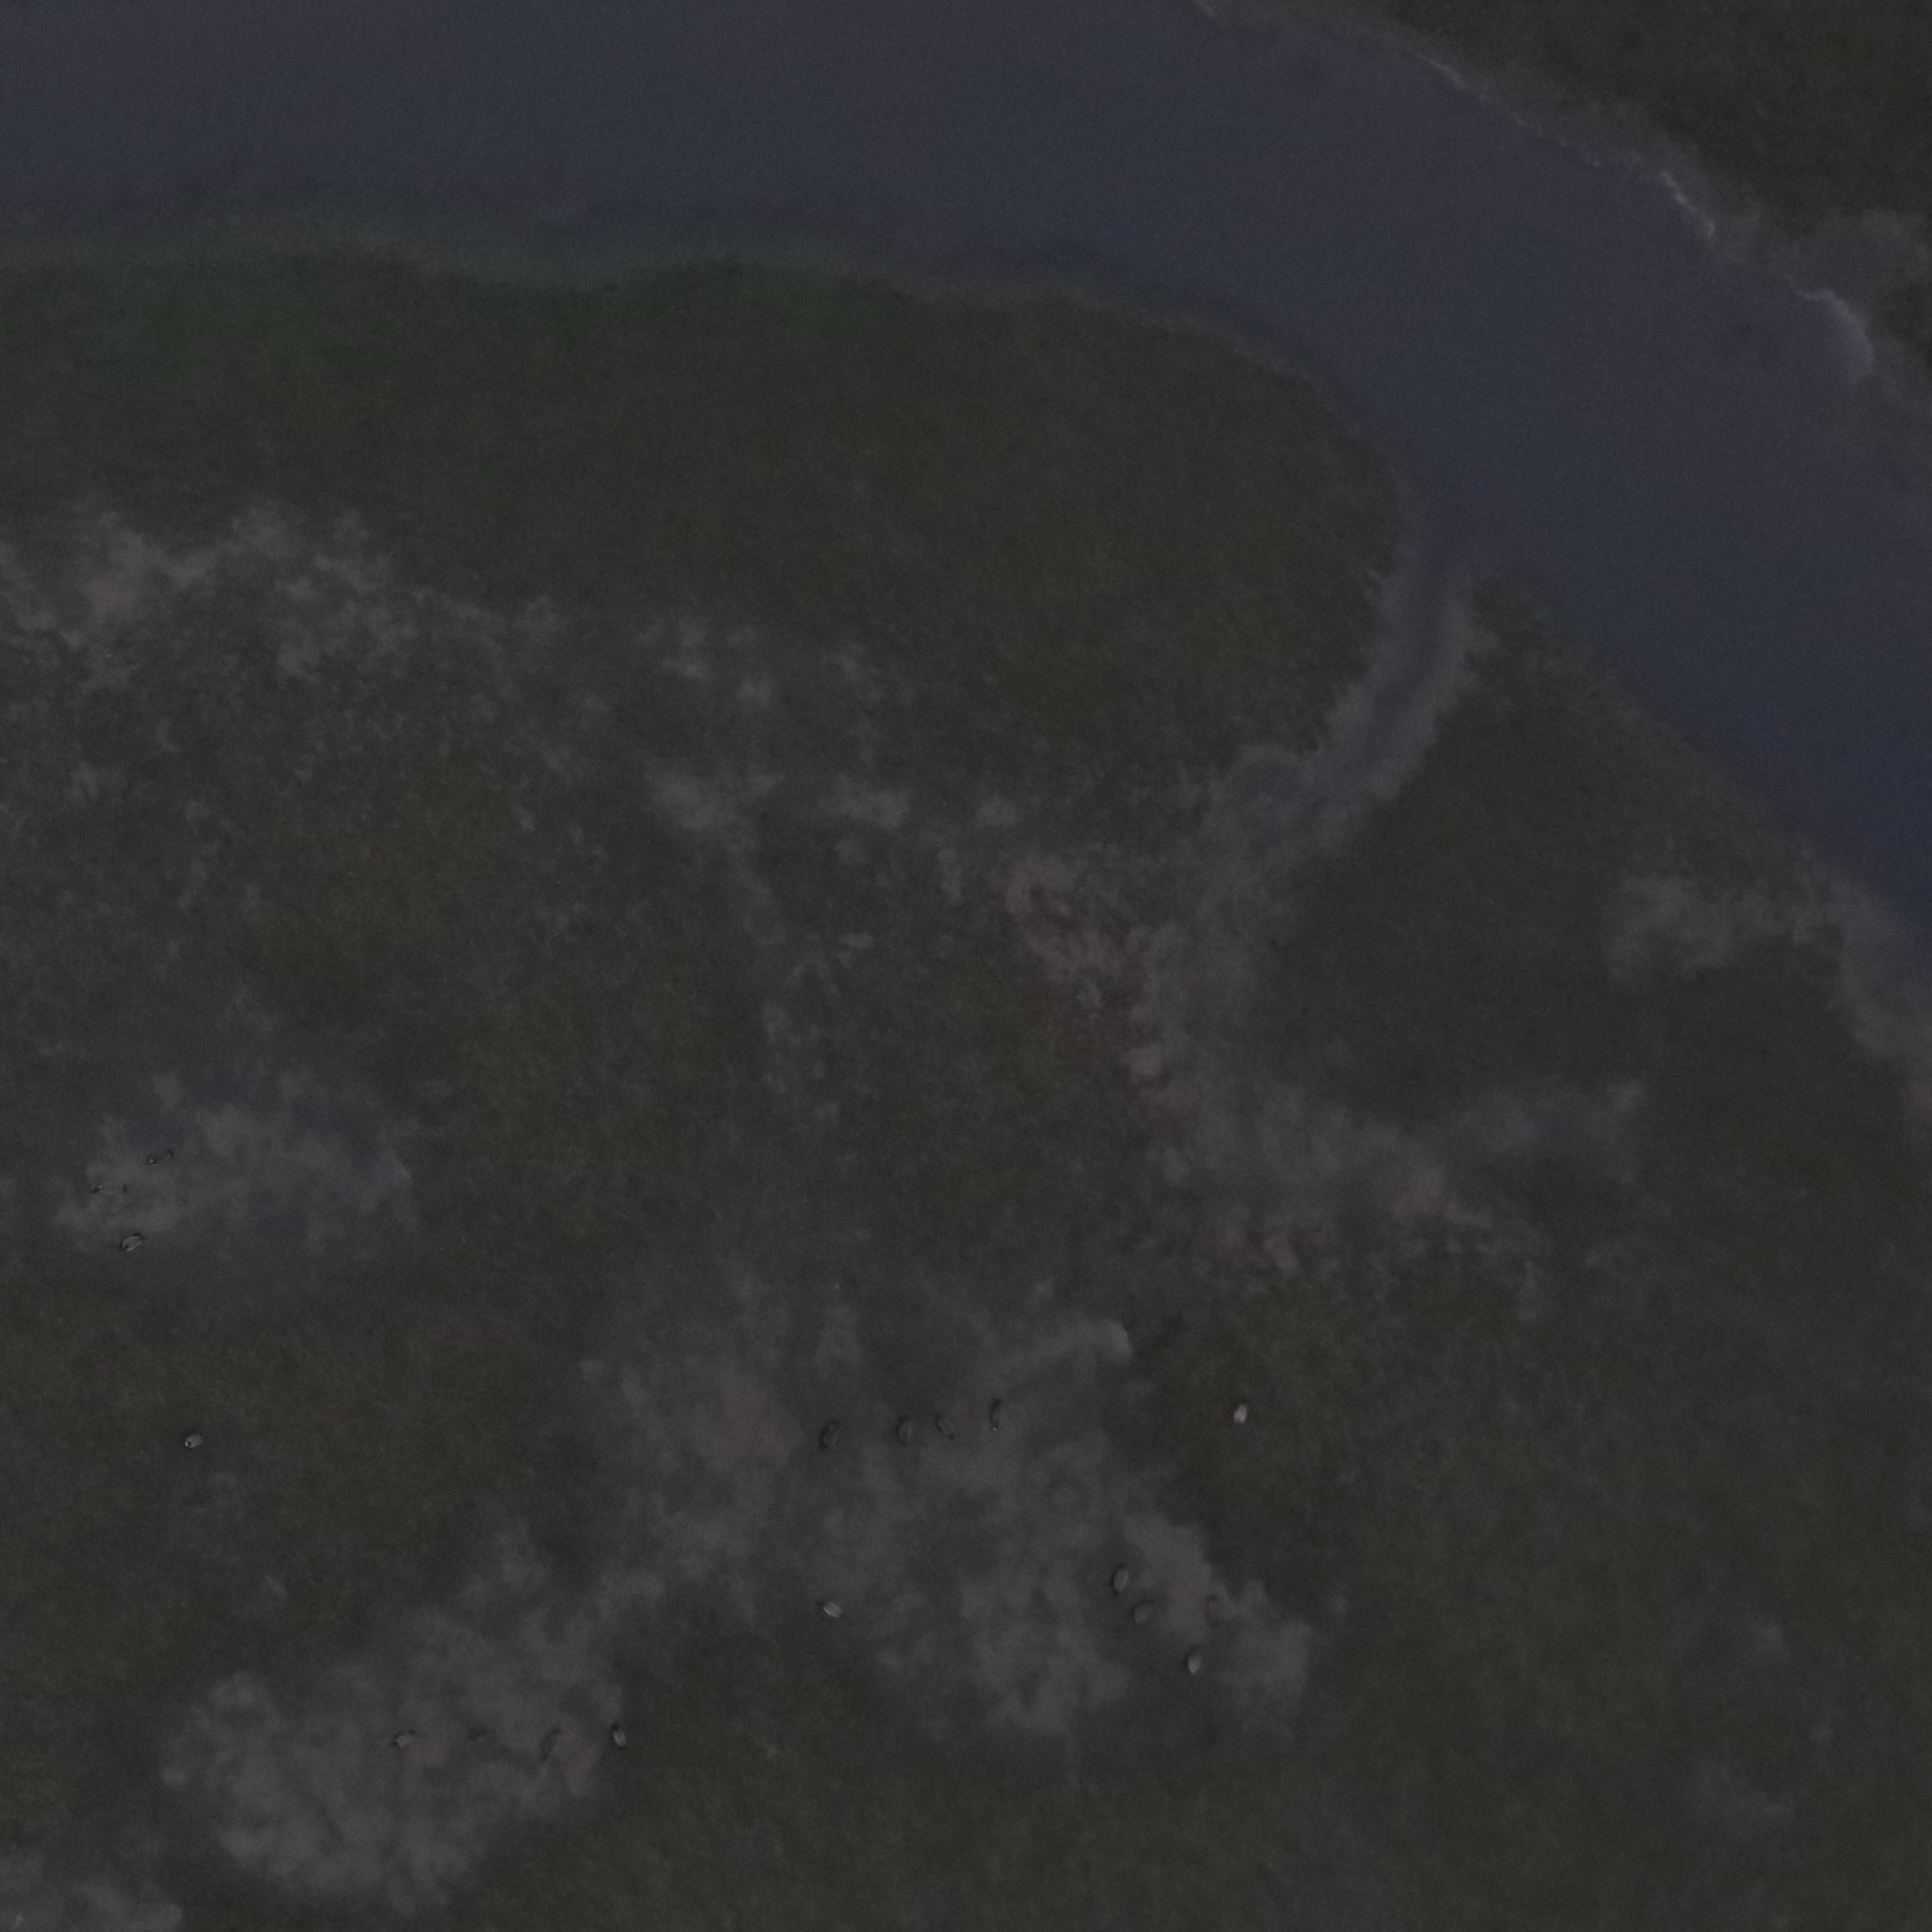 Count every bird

18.